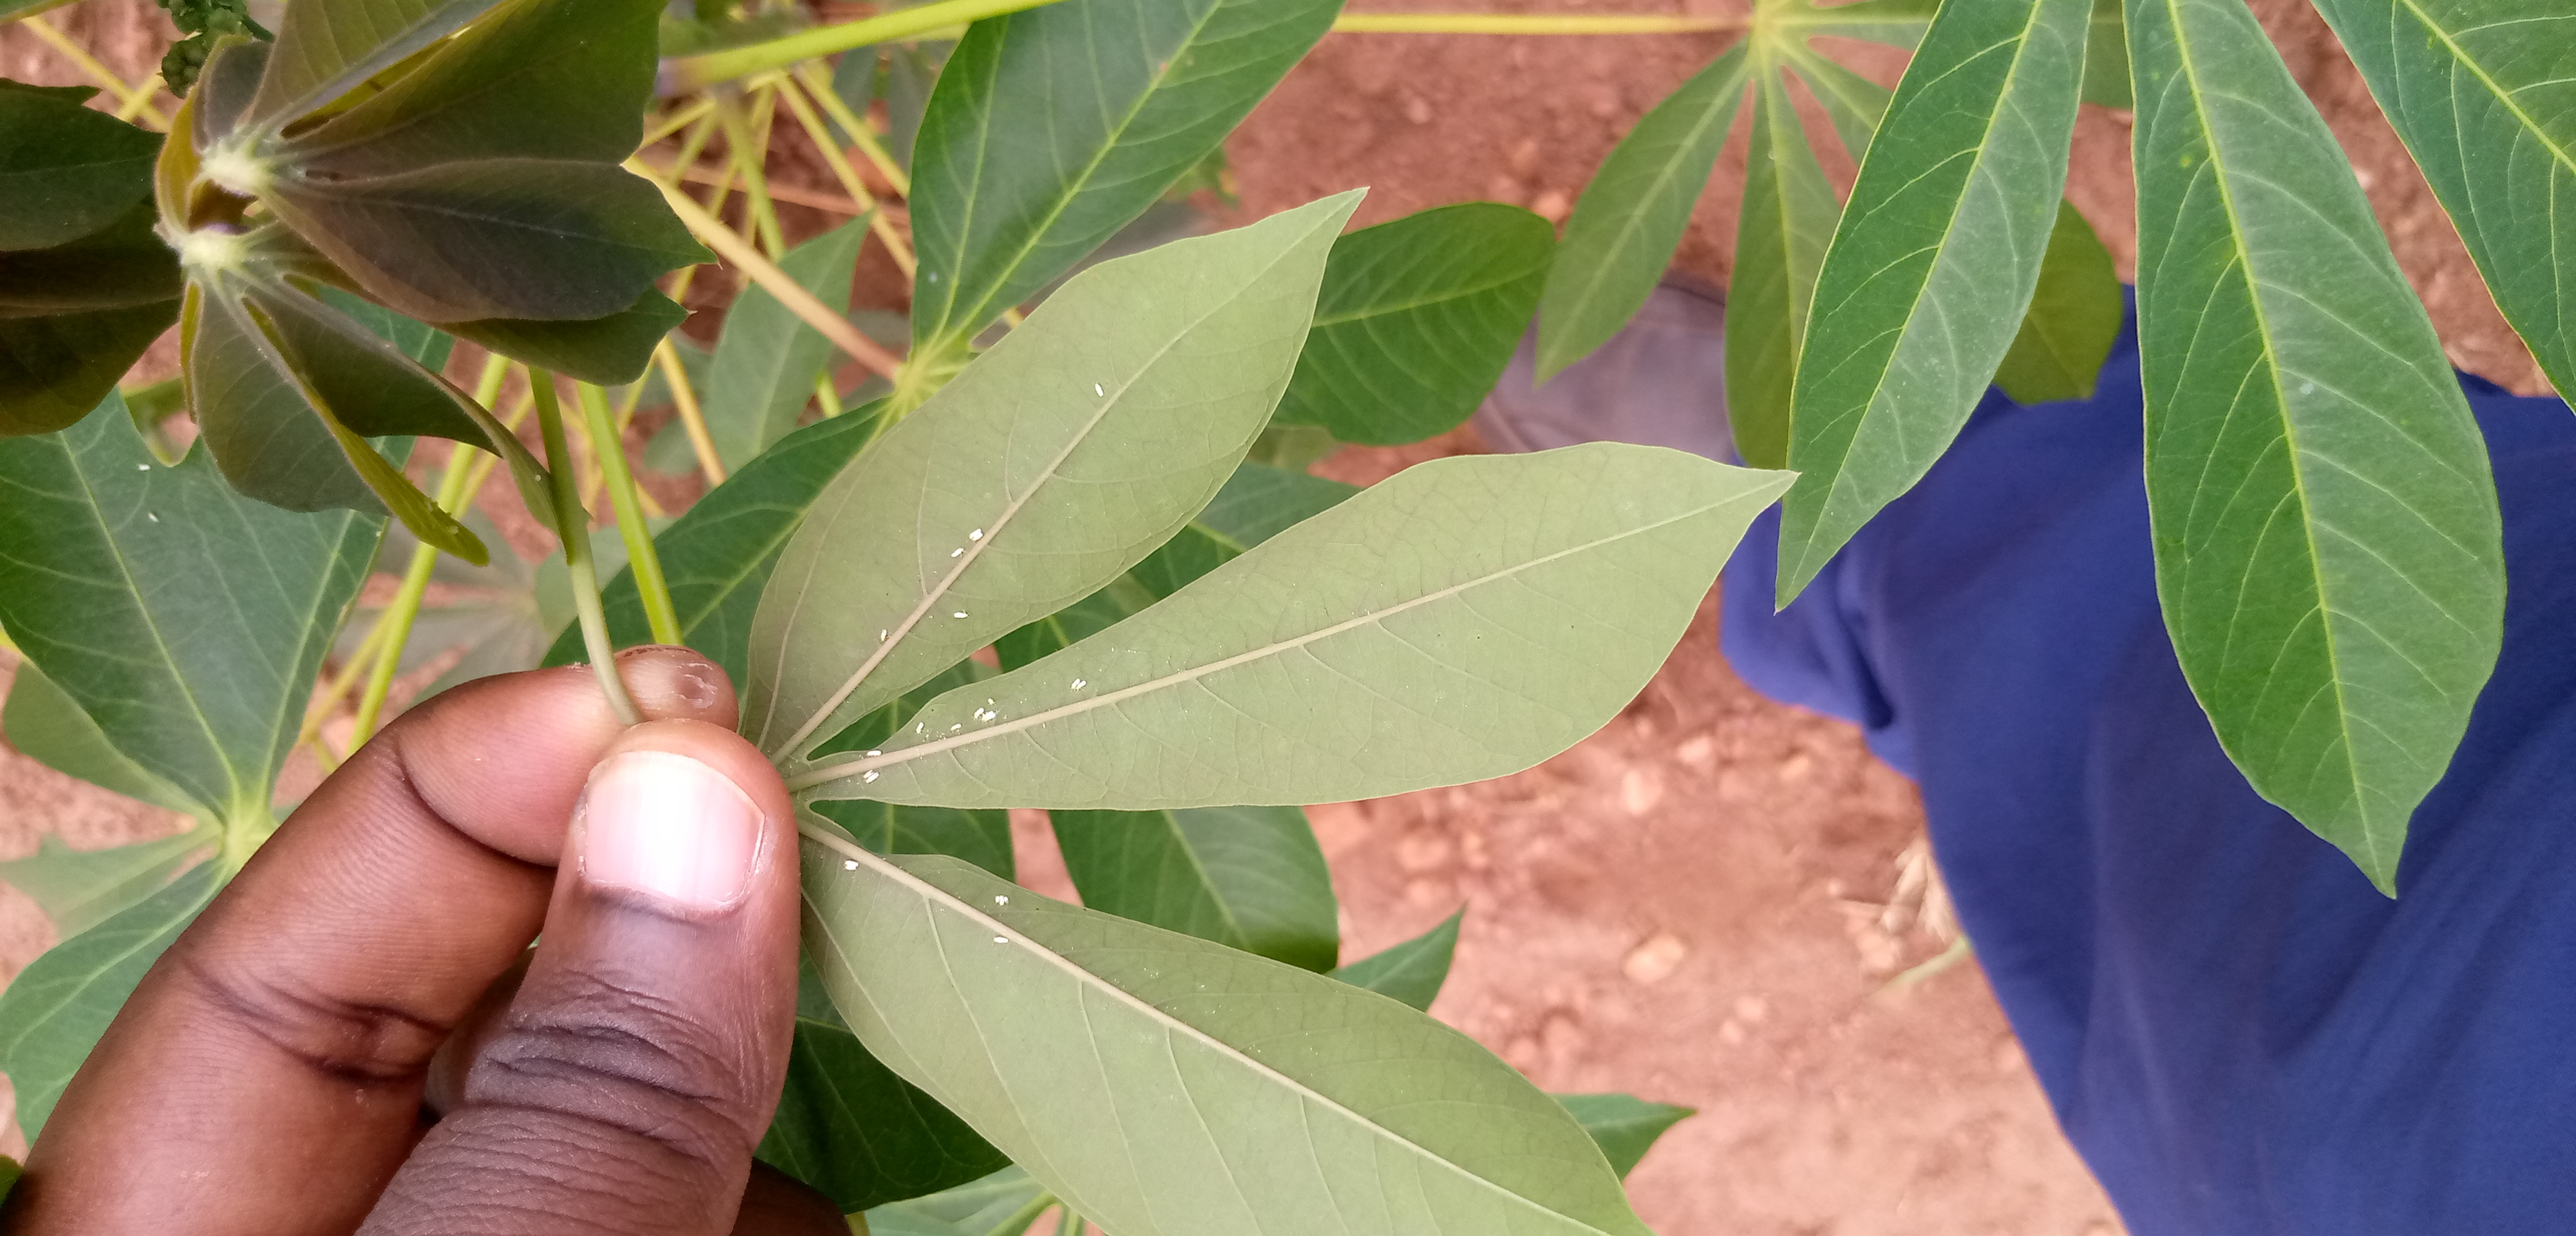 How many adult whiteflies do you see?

23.